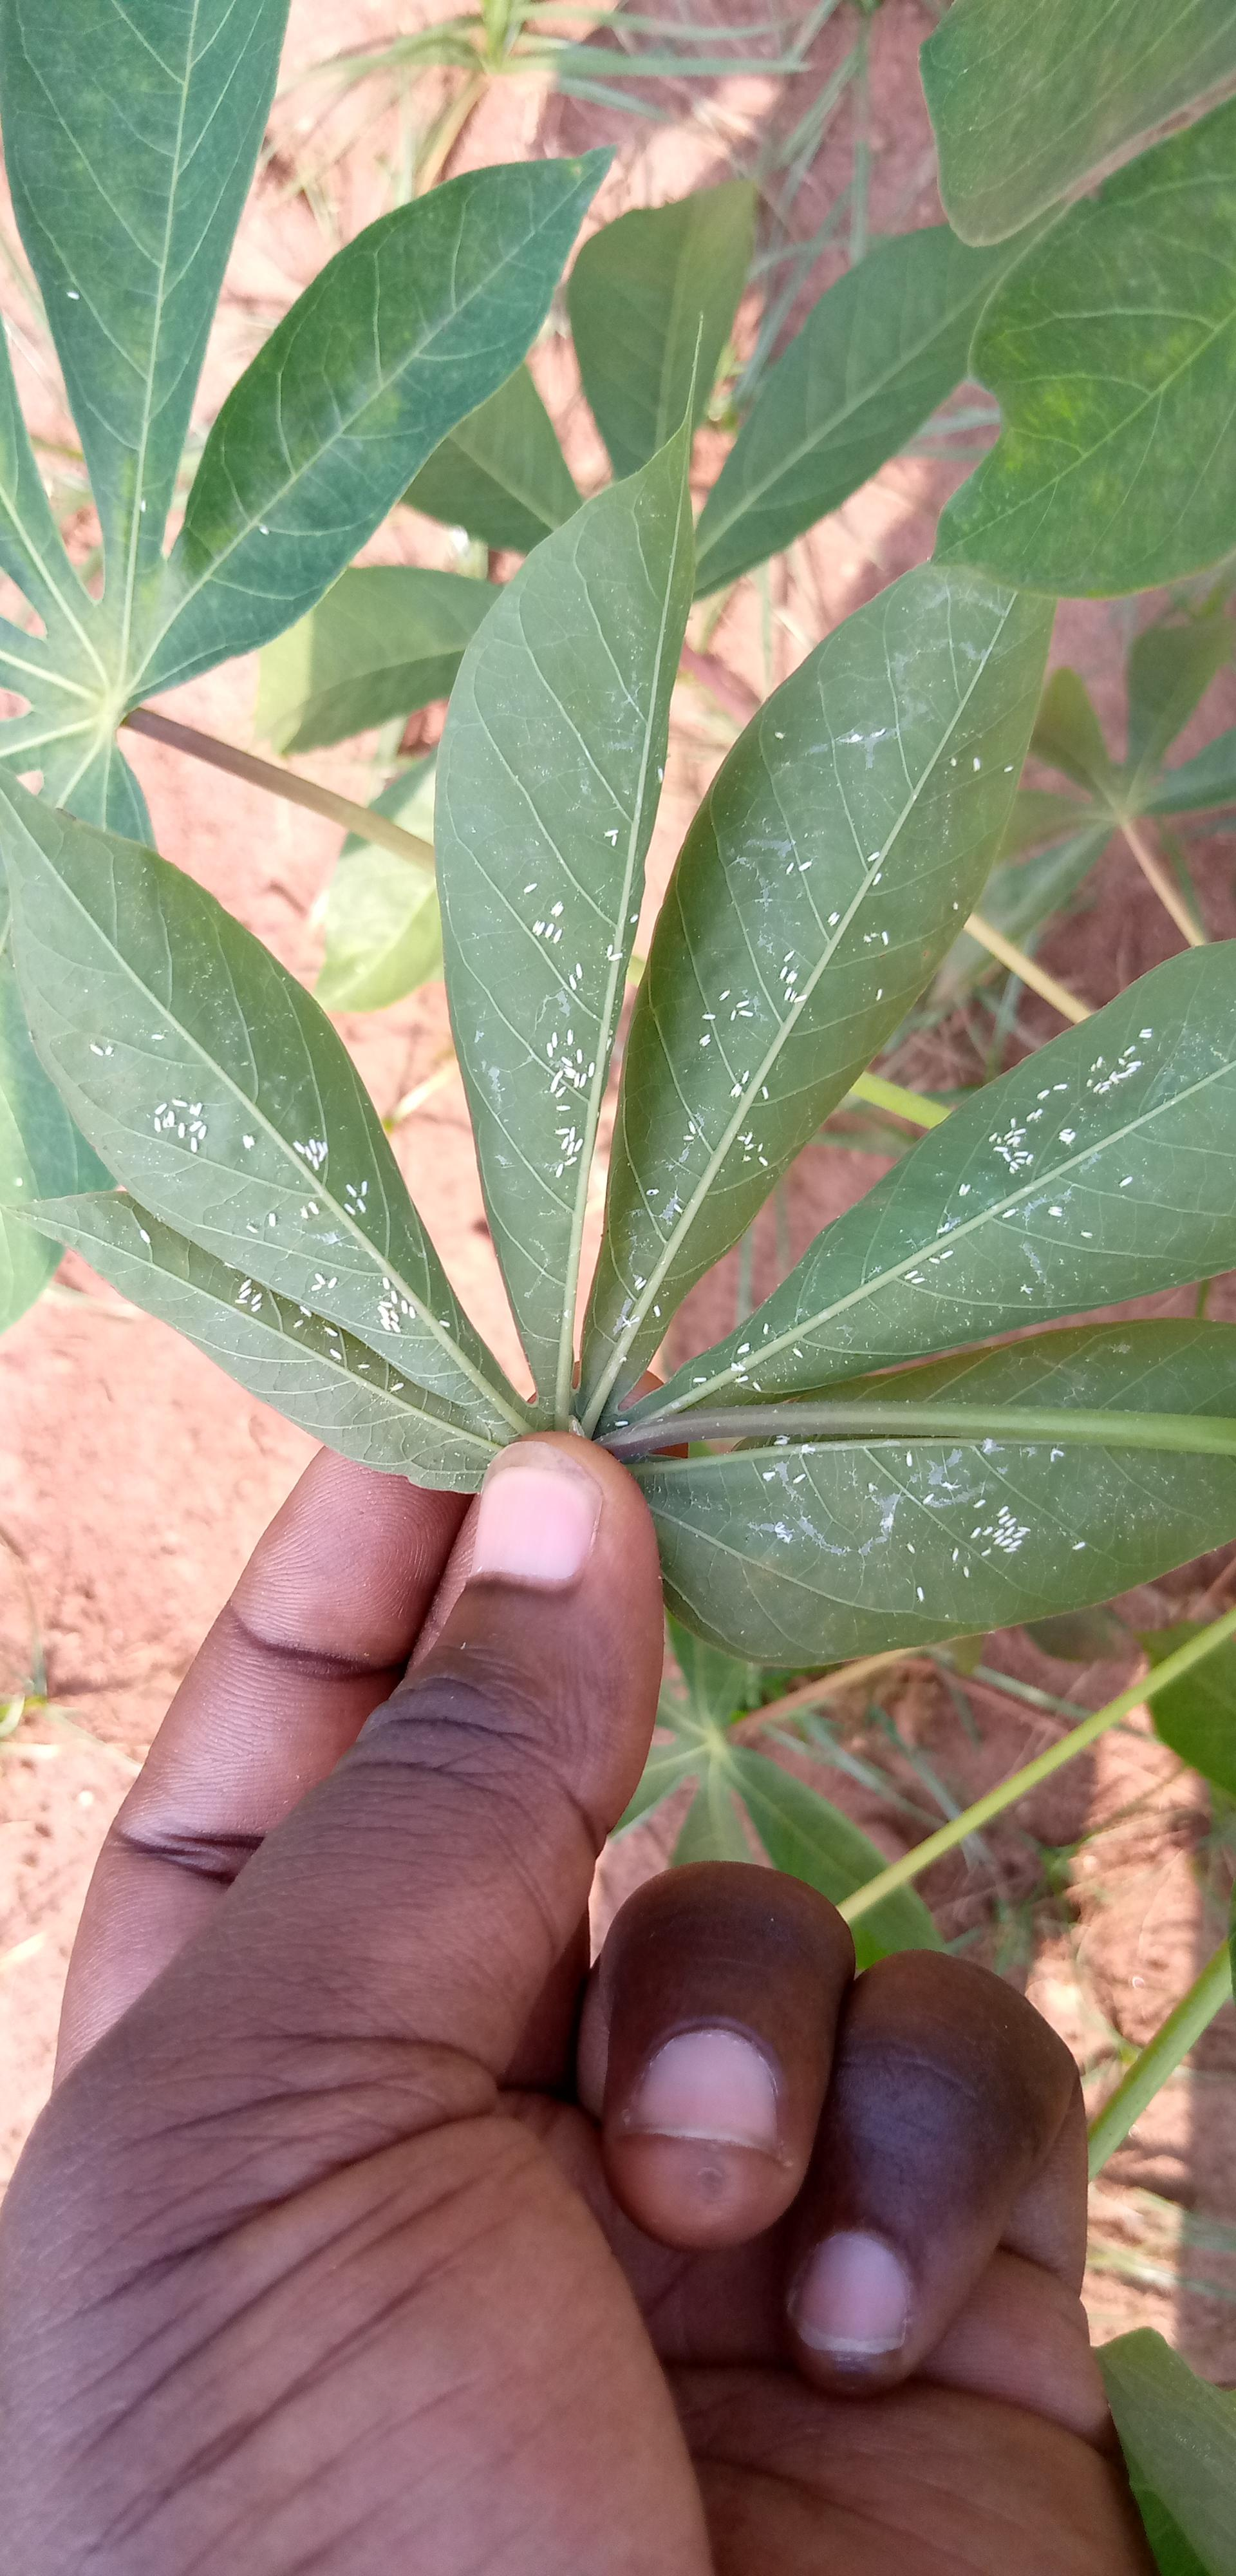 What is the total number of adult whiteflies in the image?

219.